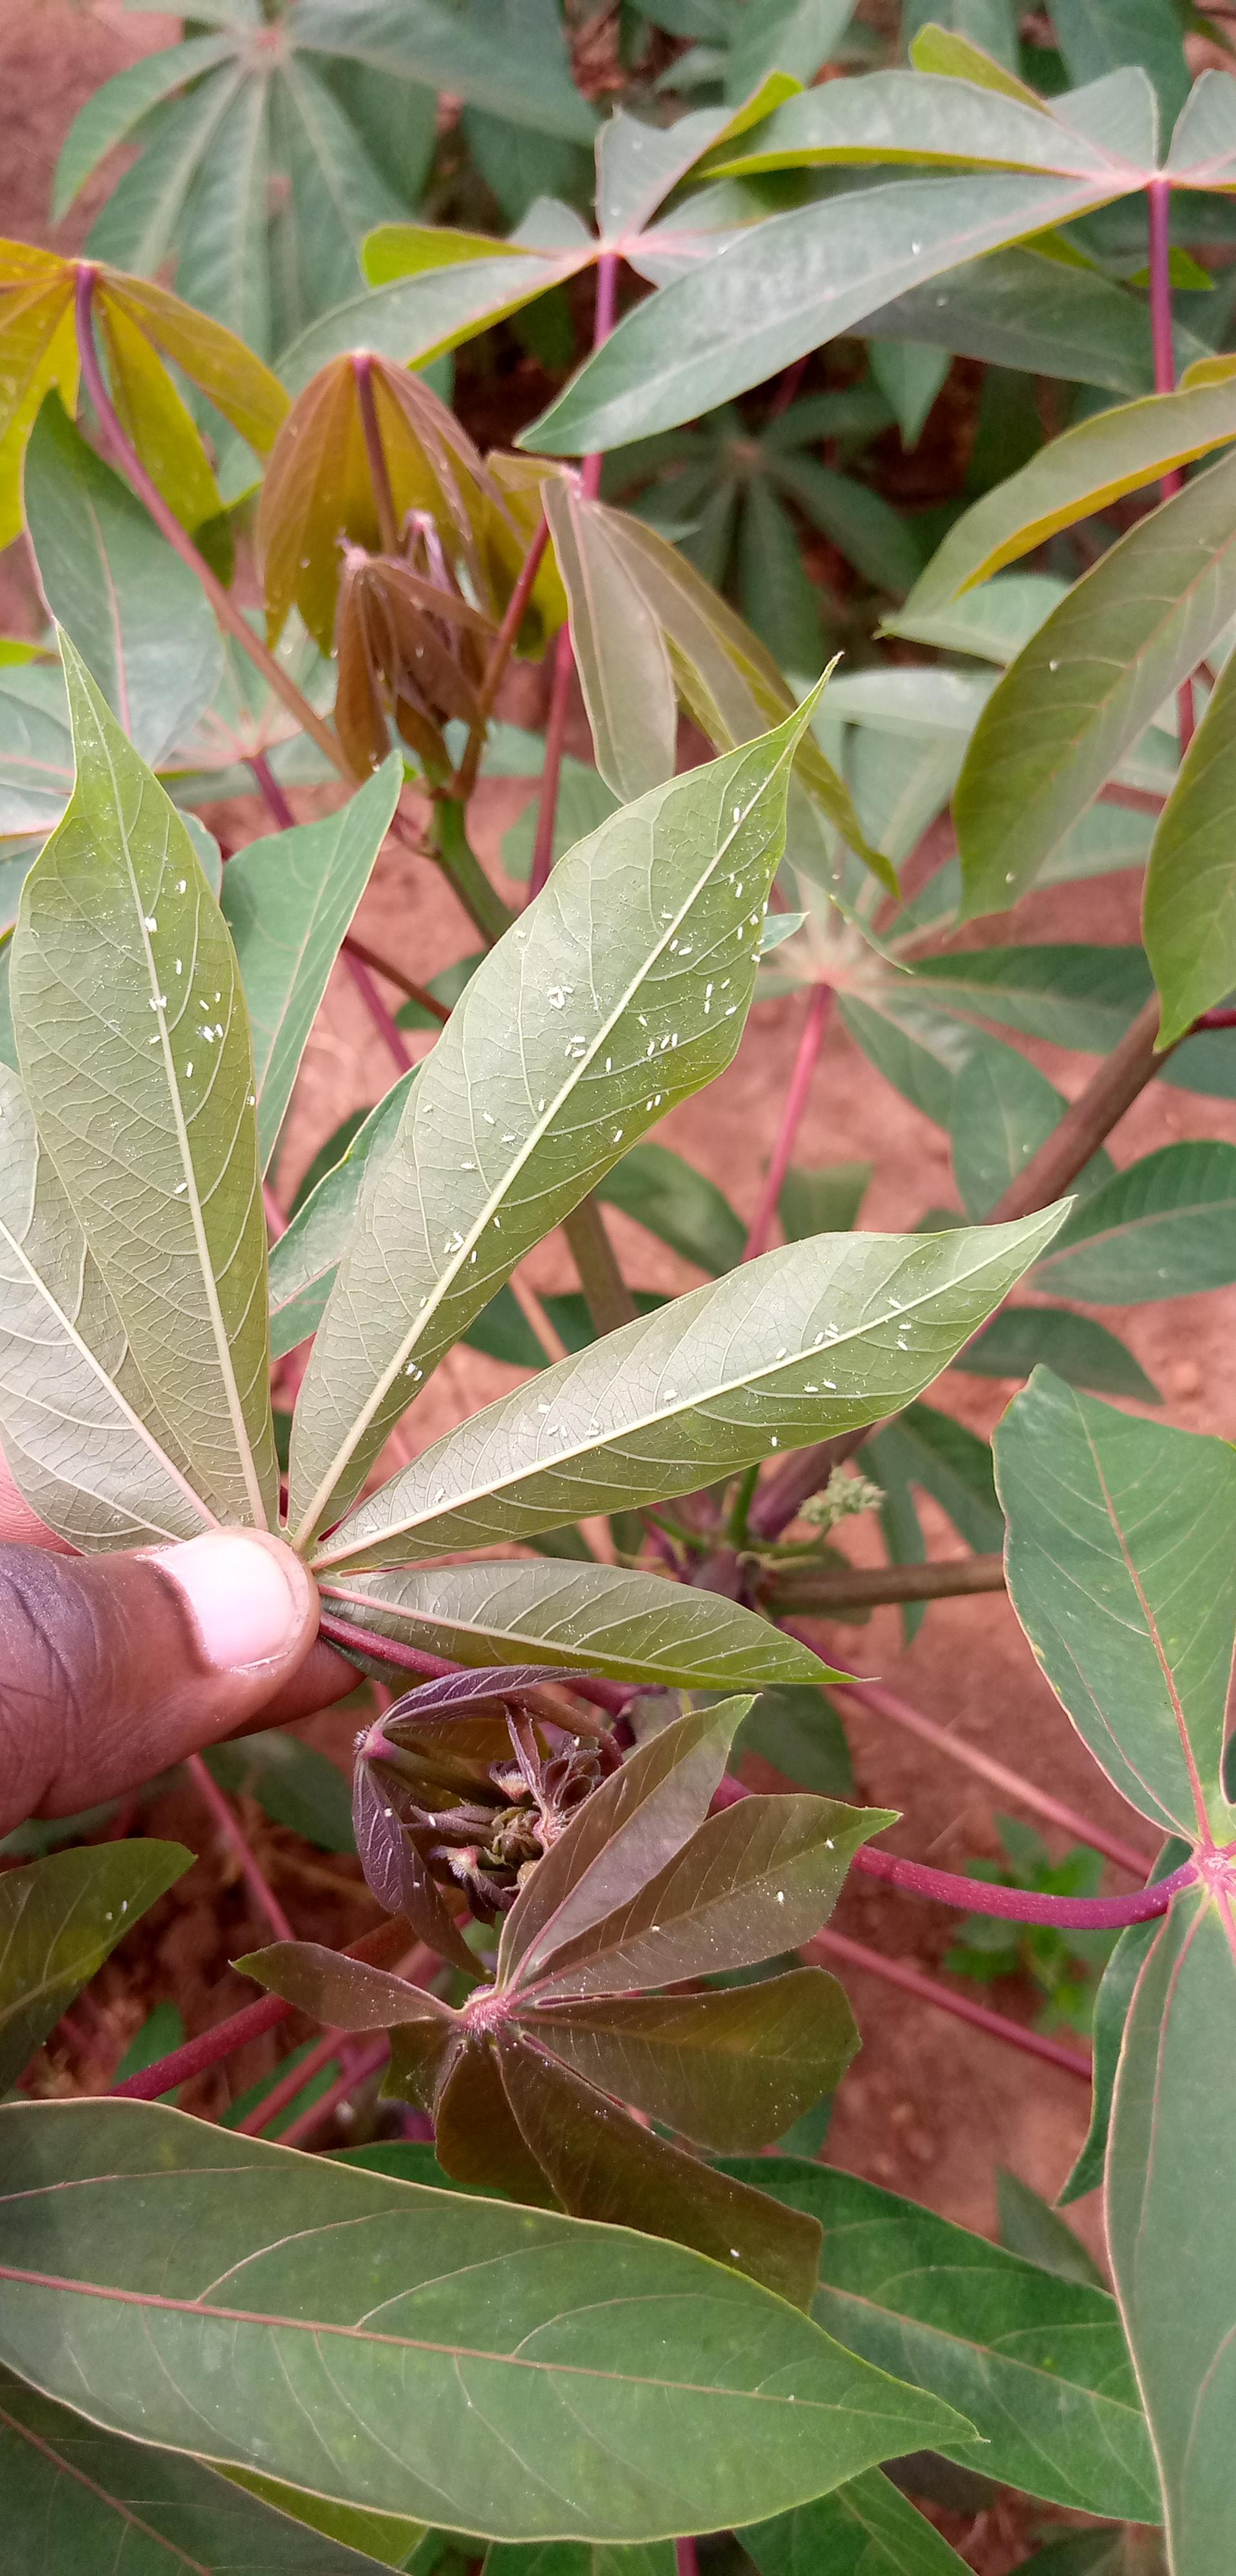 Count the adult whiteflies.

66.